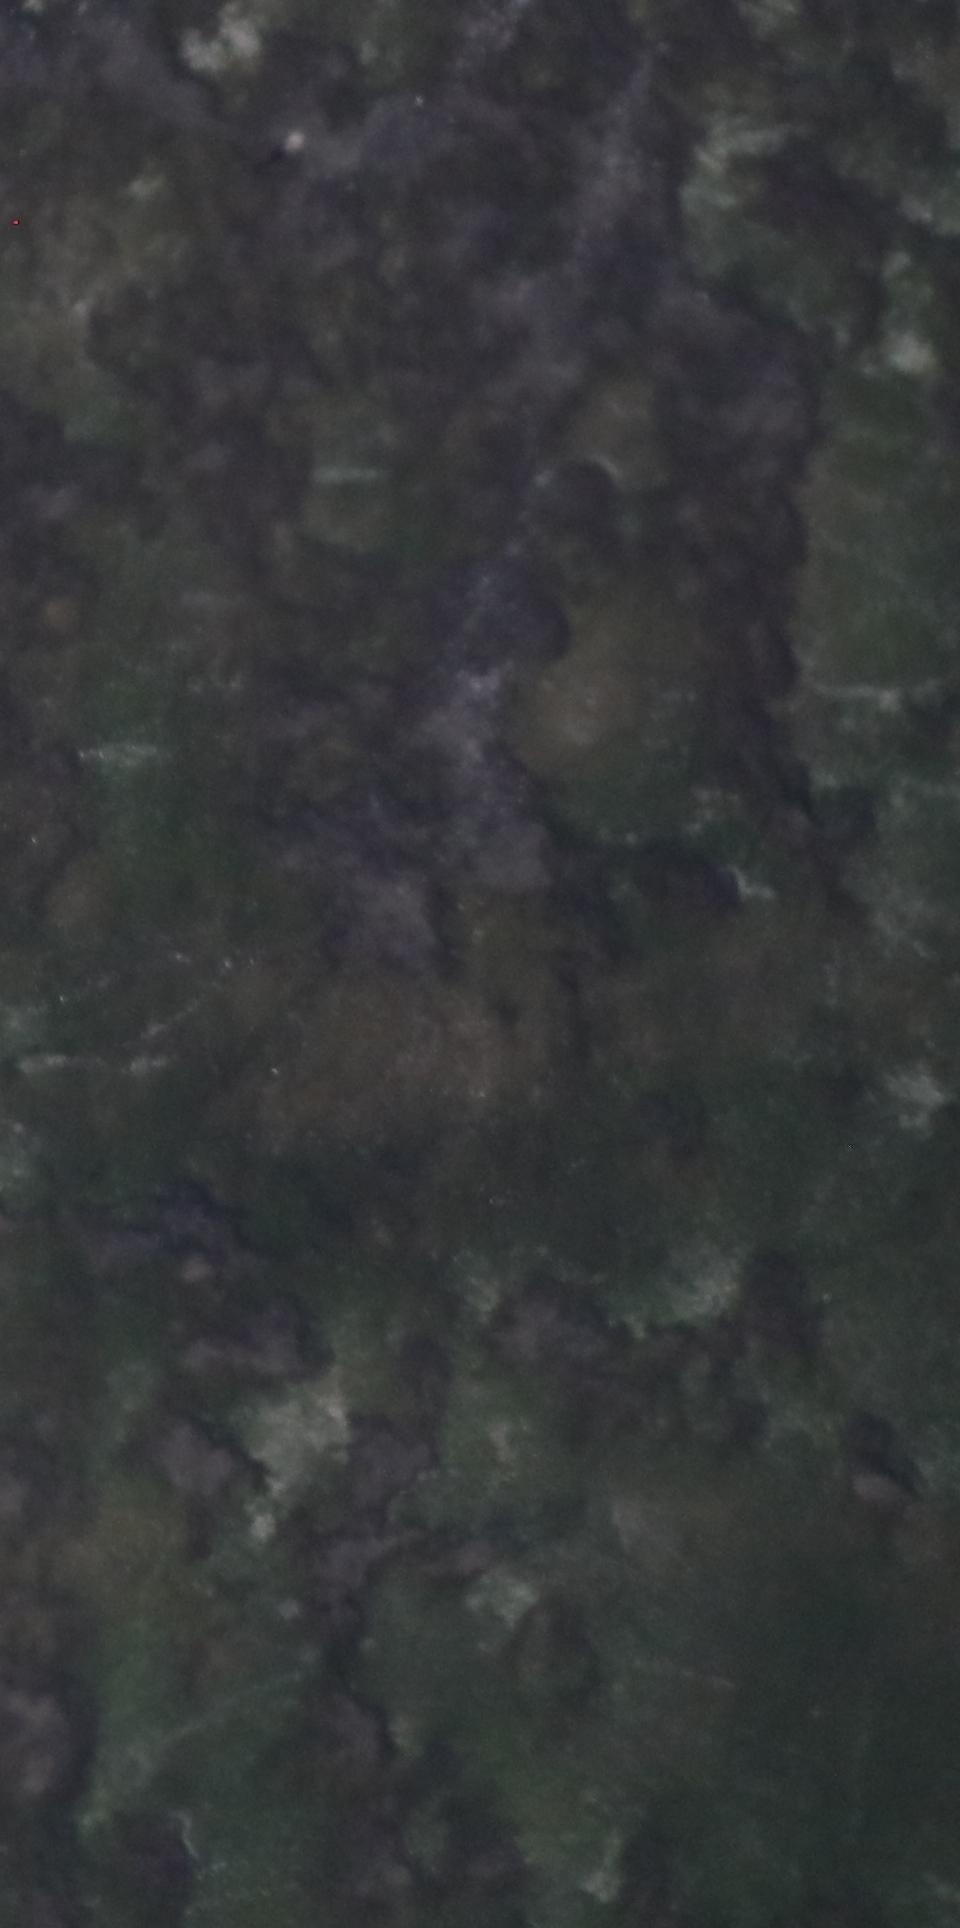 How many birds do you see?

1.